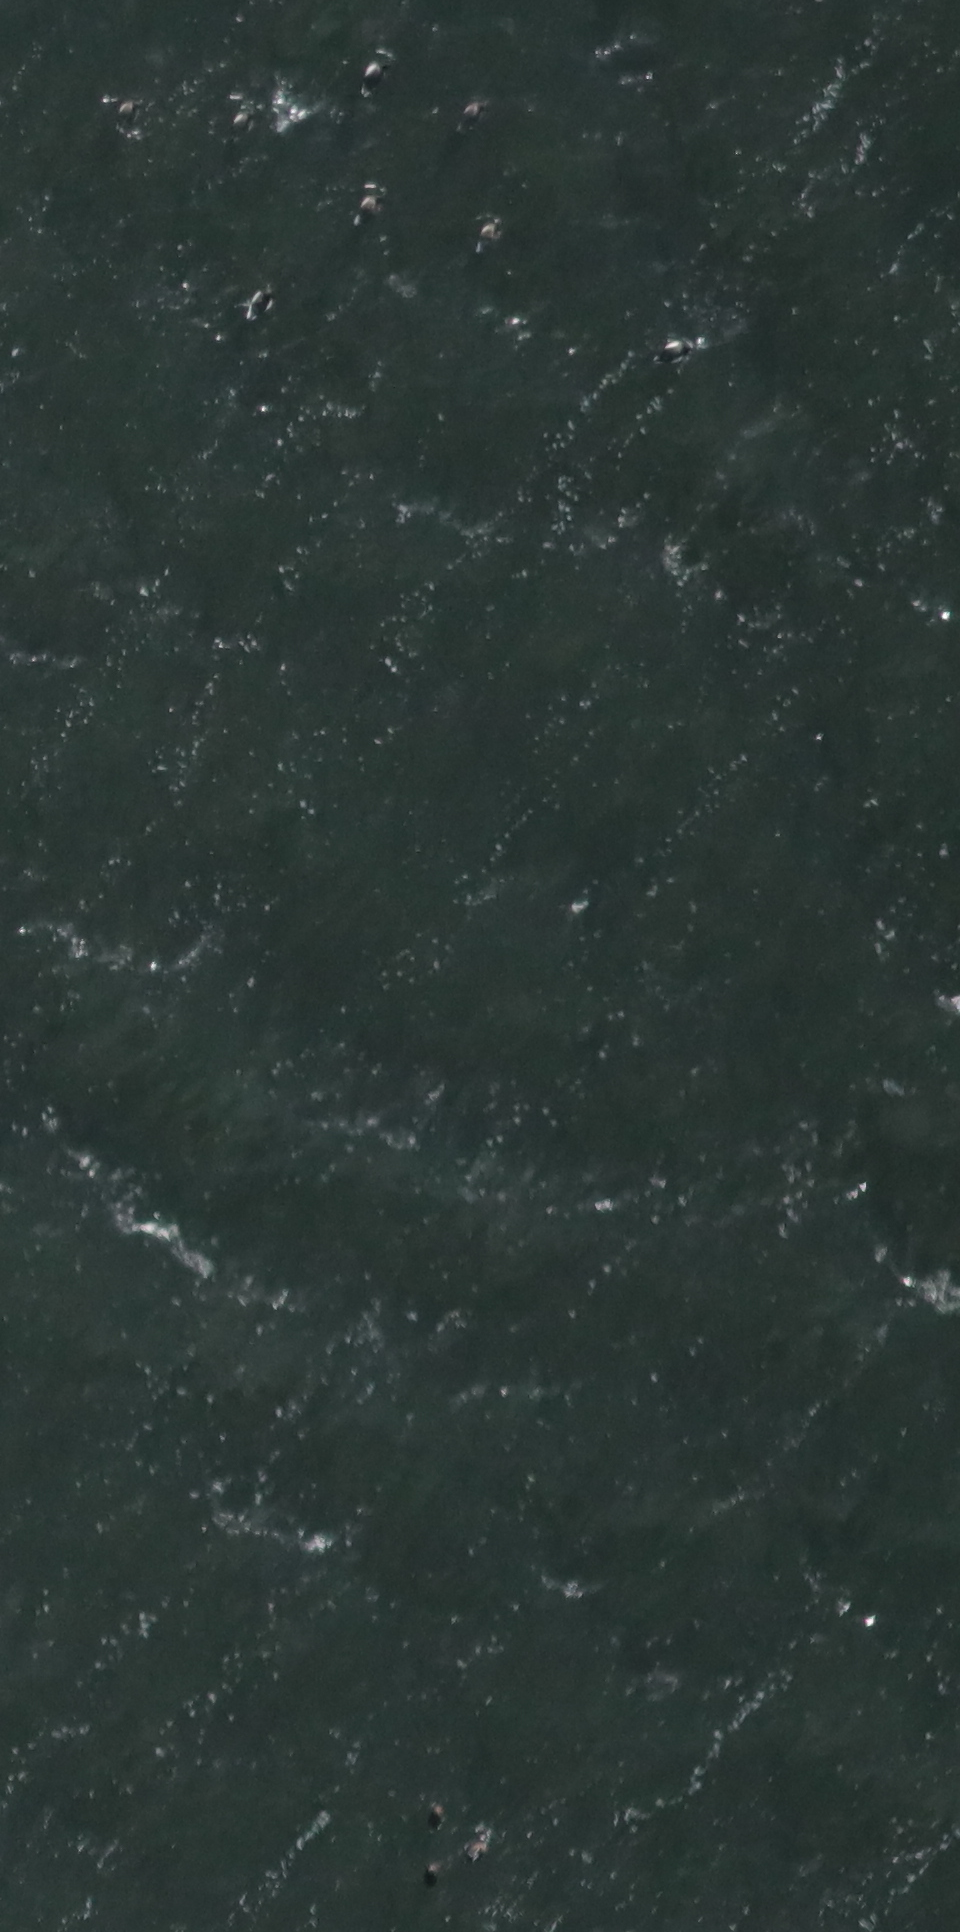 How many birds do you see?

11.